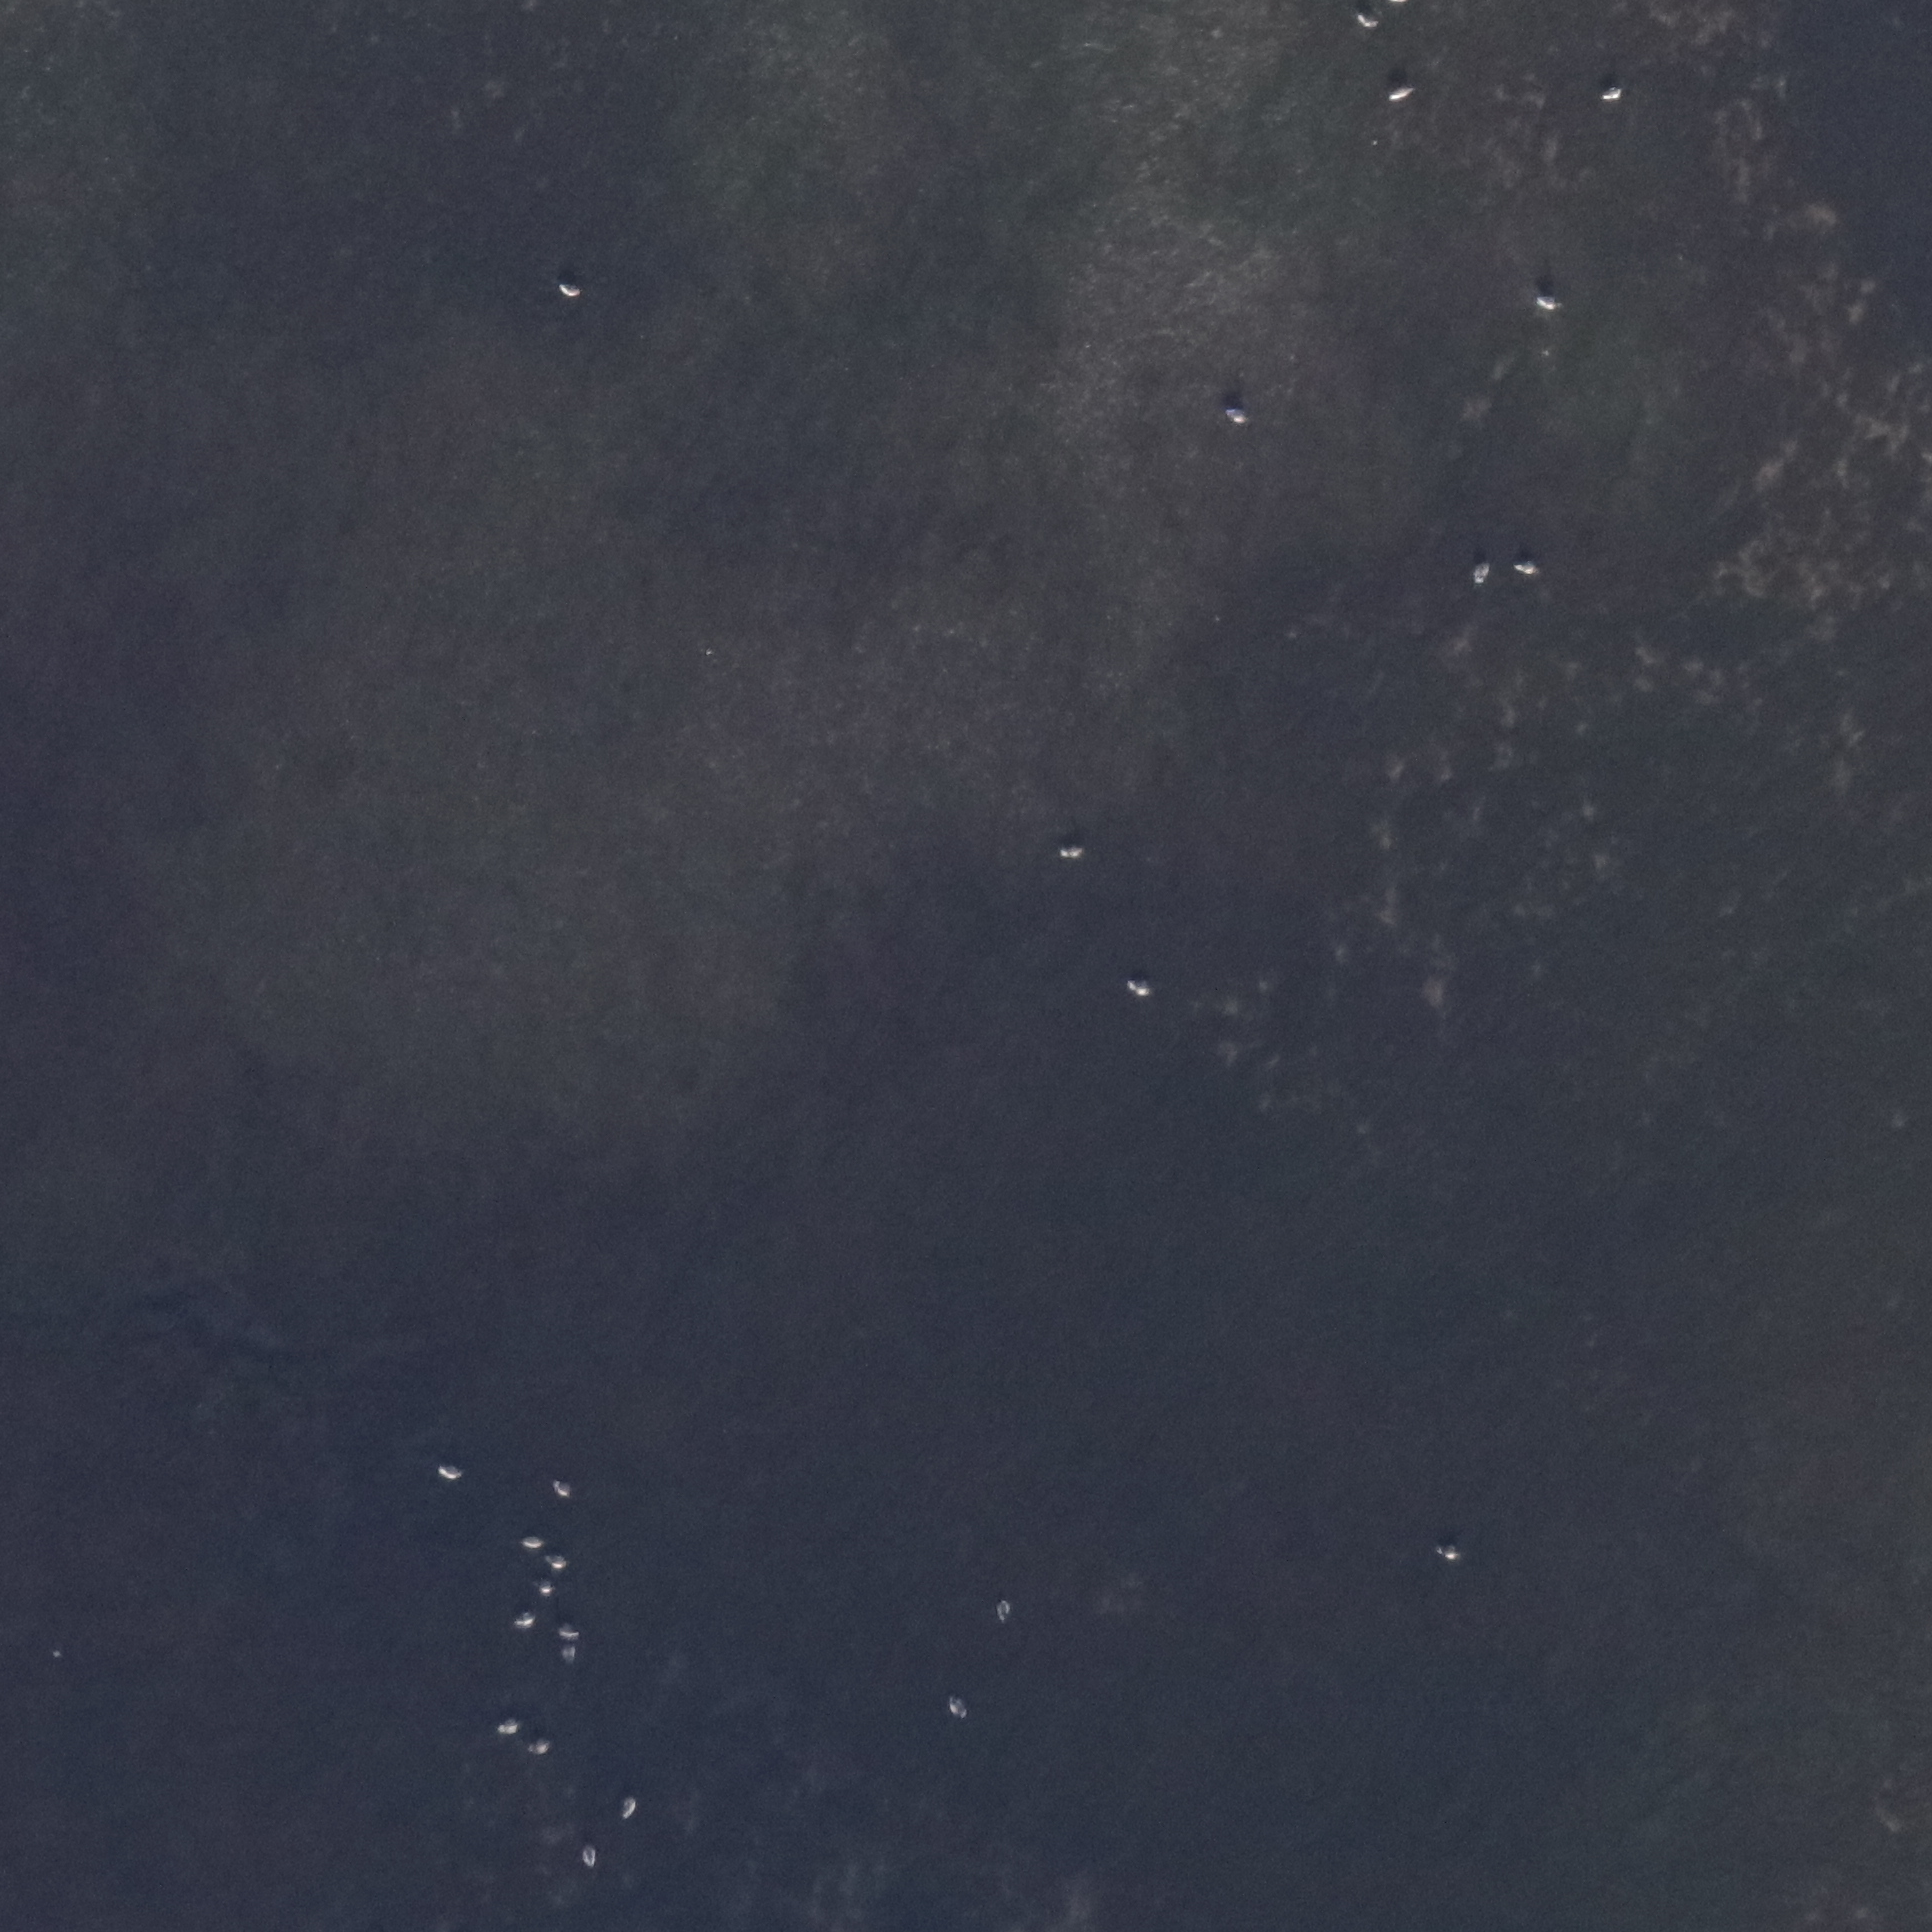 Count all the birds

26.